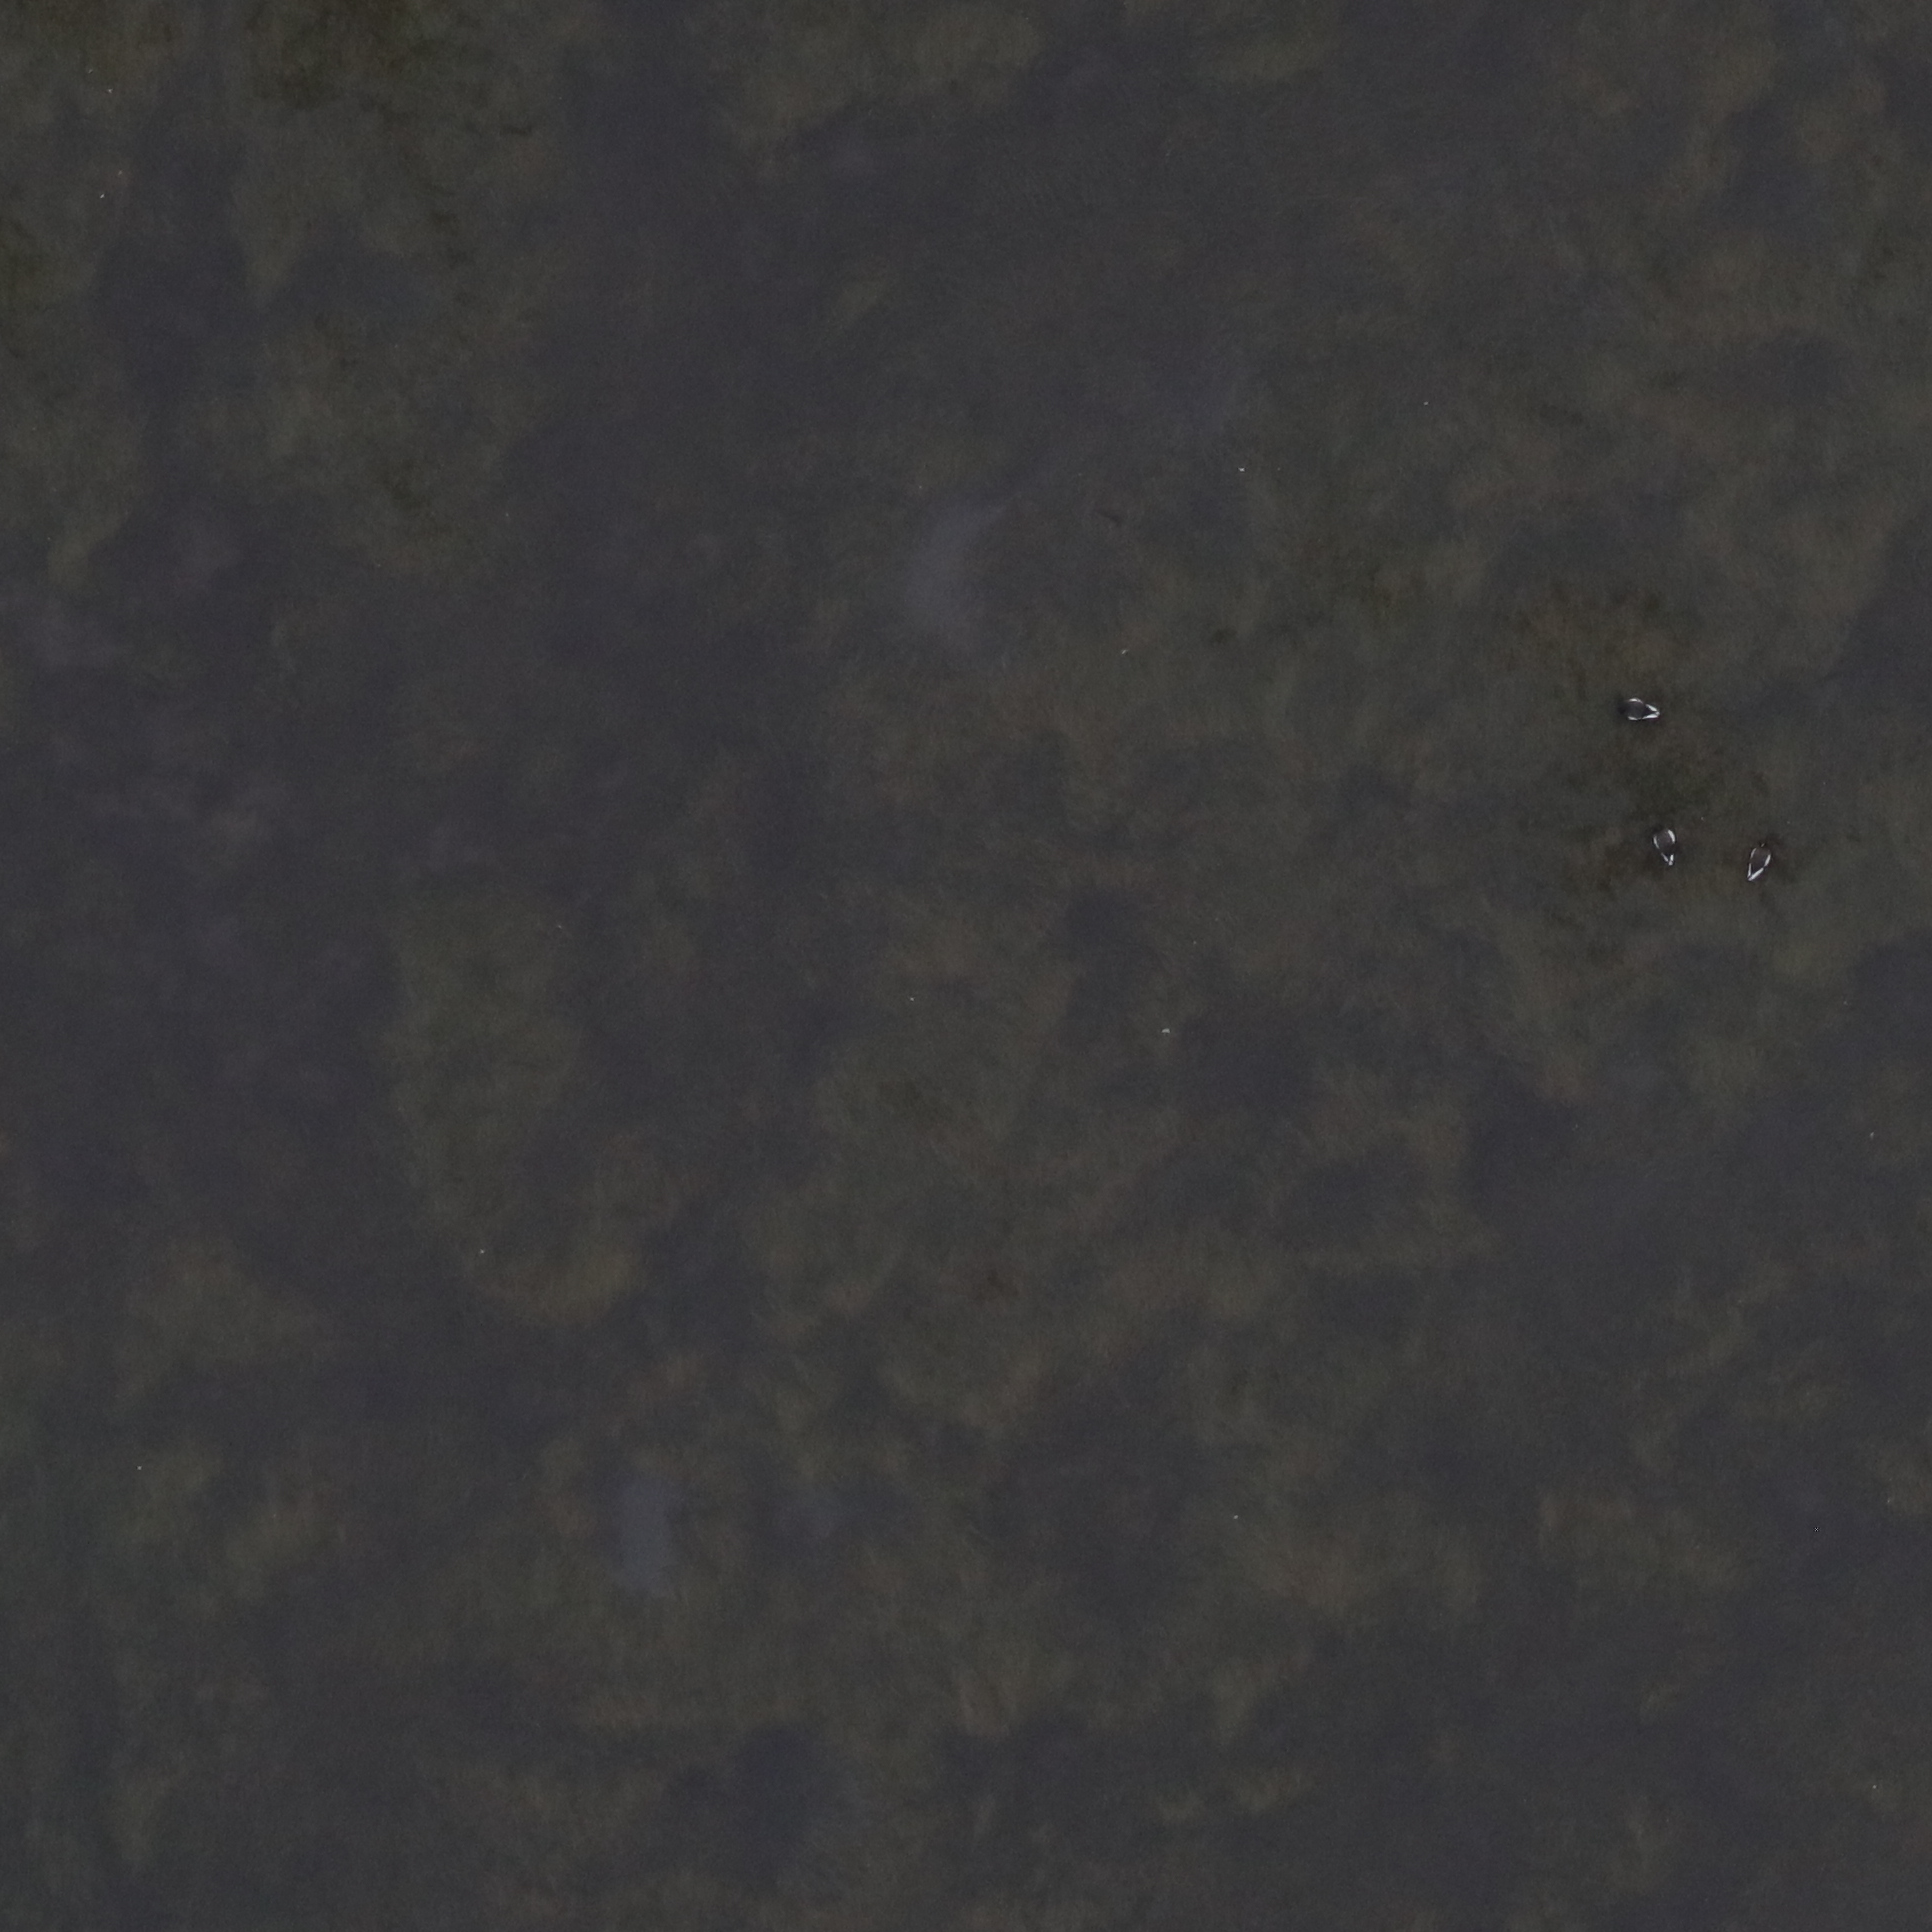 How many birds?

3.